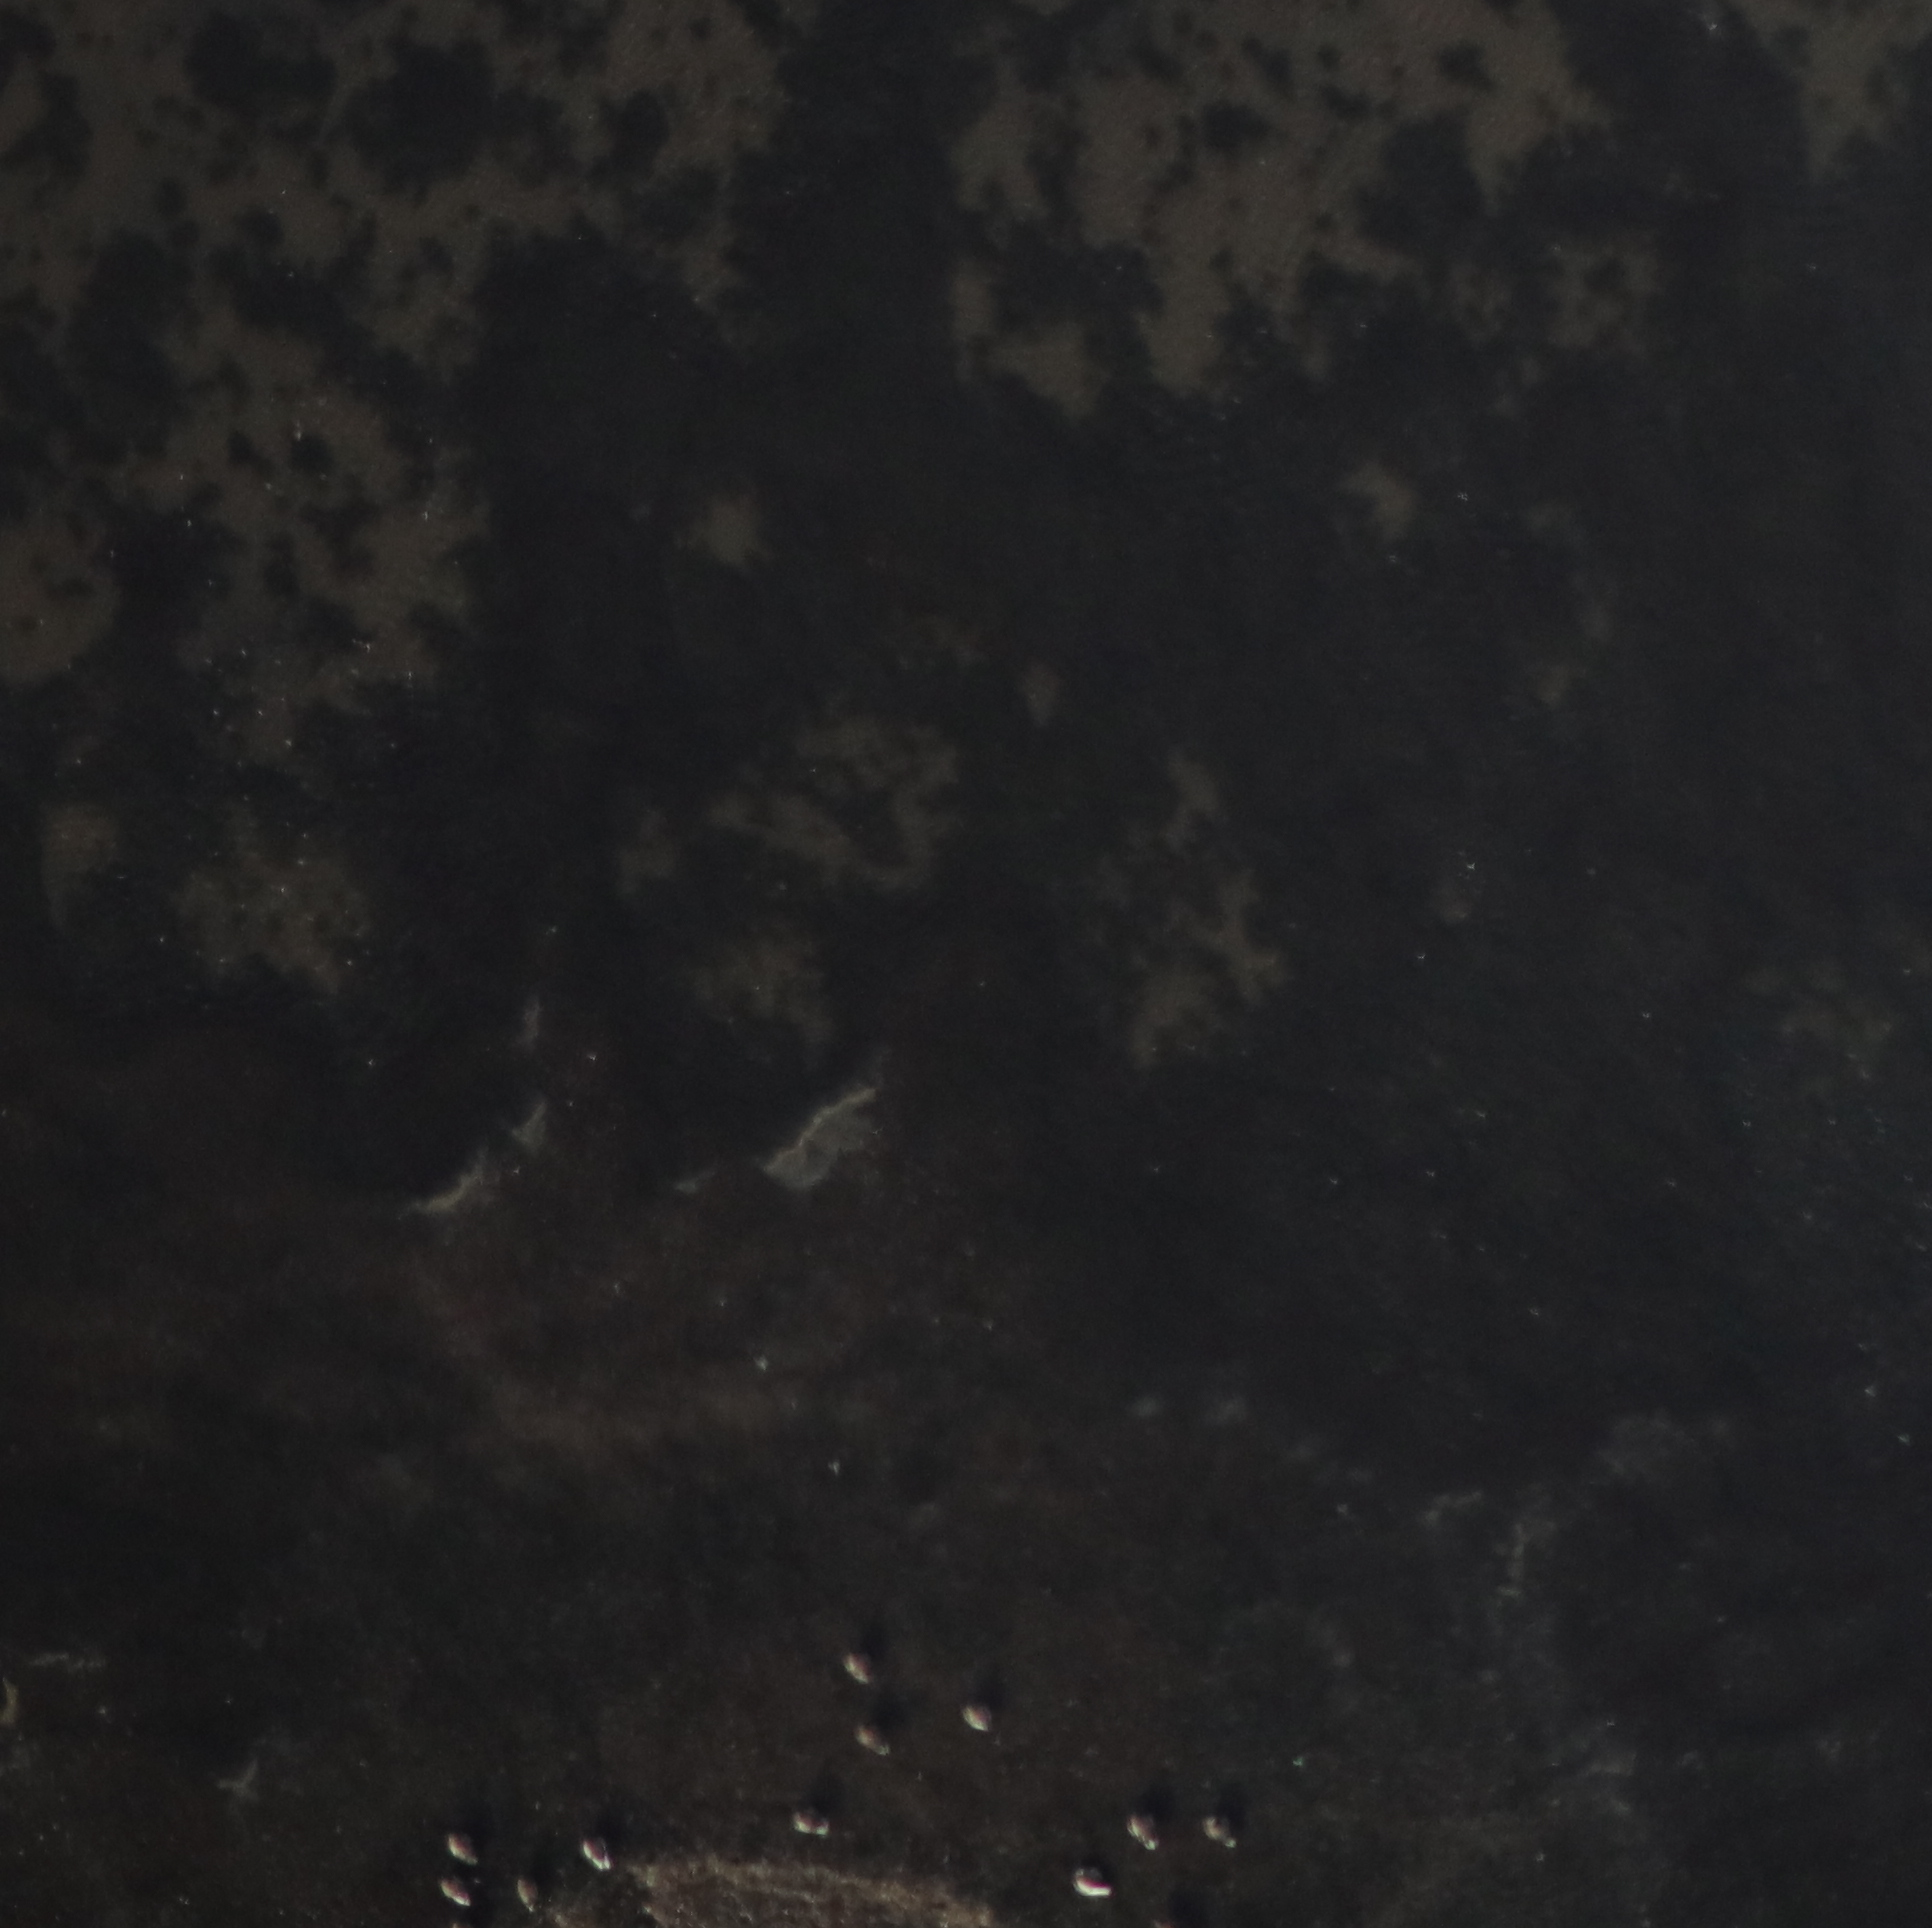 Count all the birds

11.